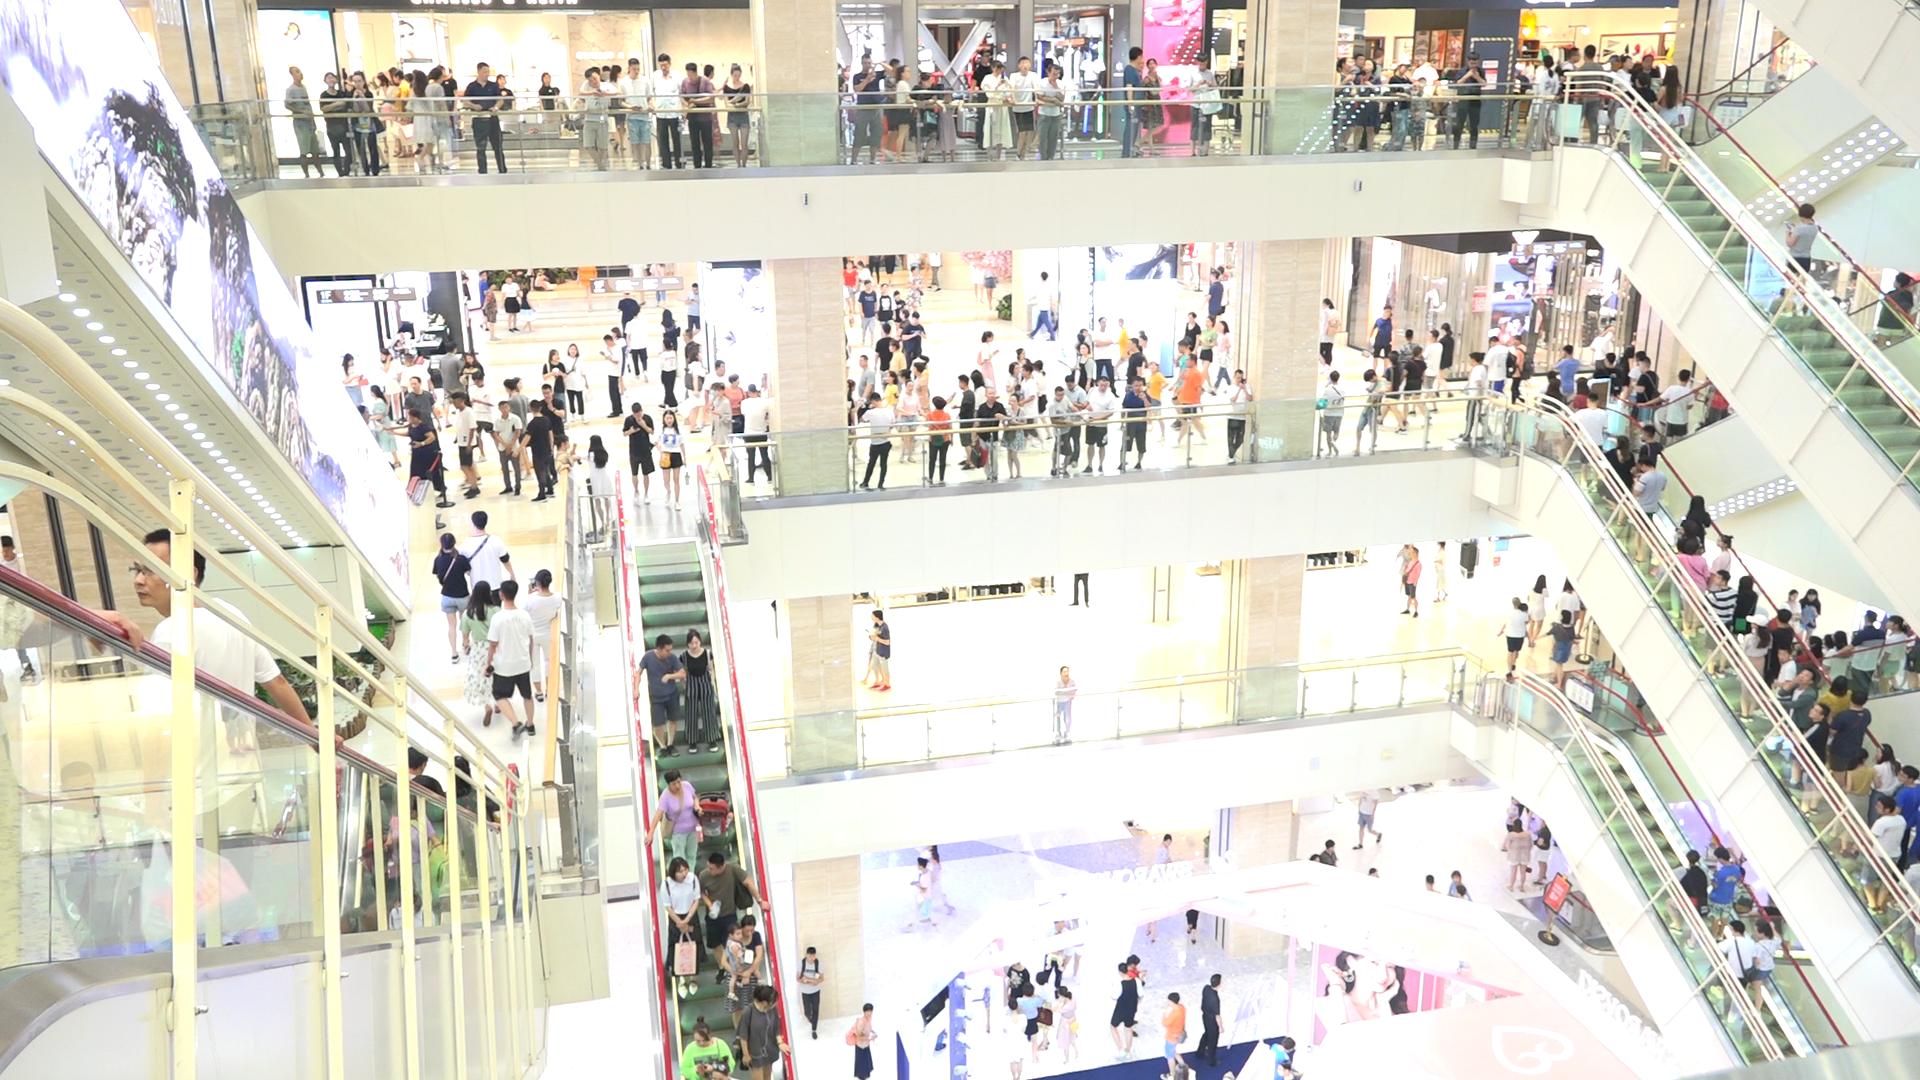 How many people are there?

291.